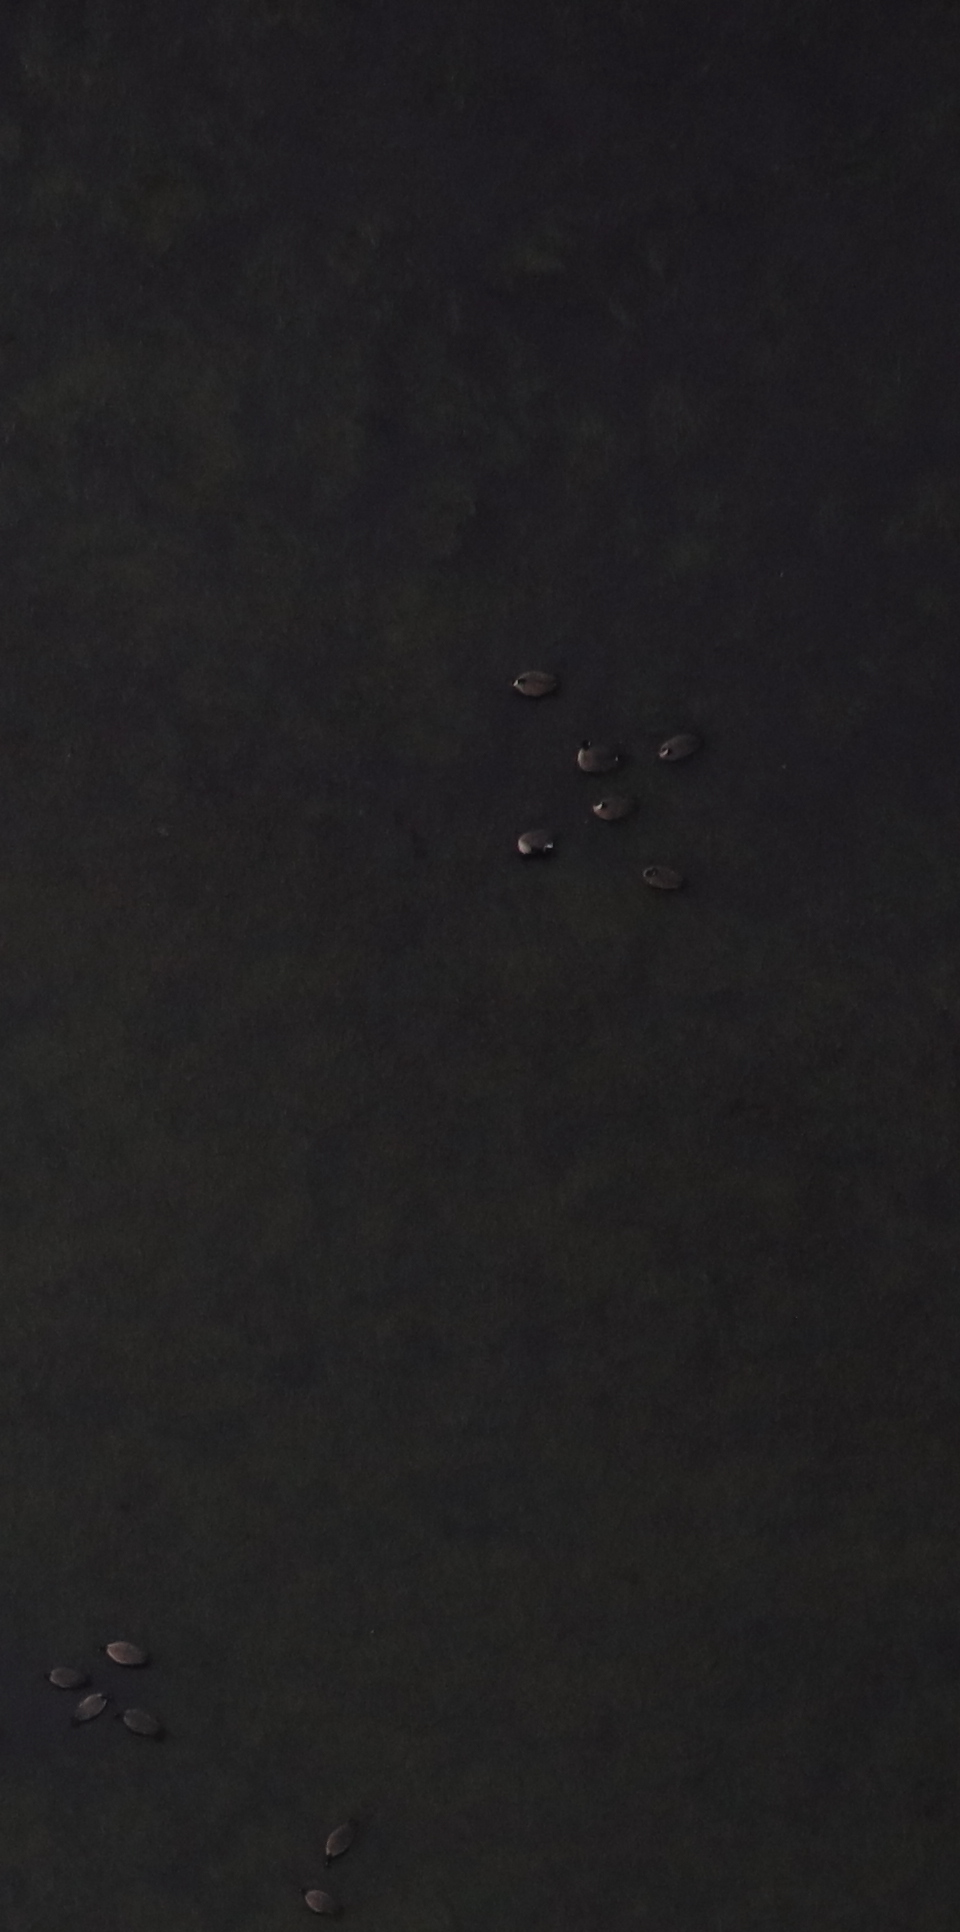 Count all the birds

12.